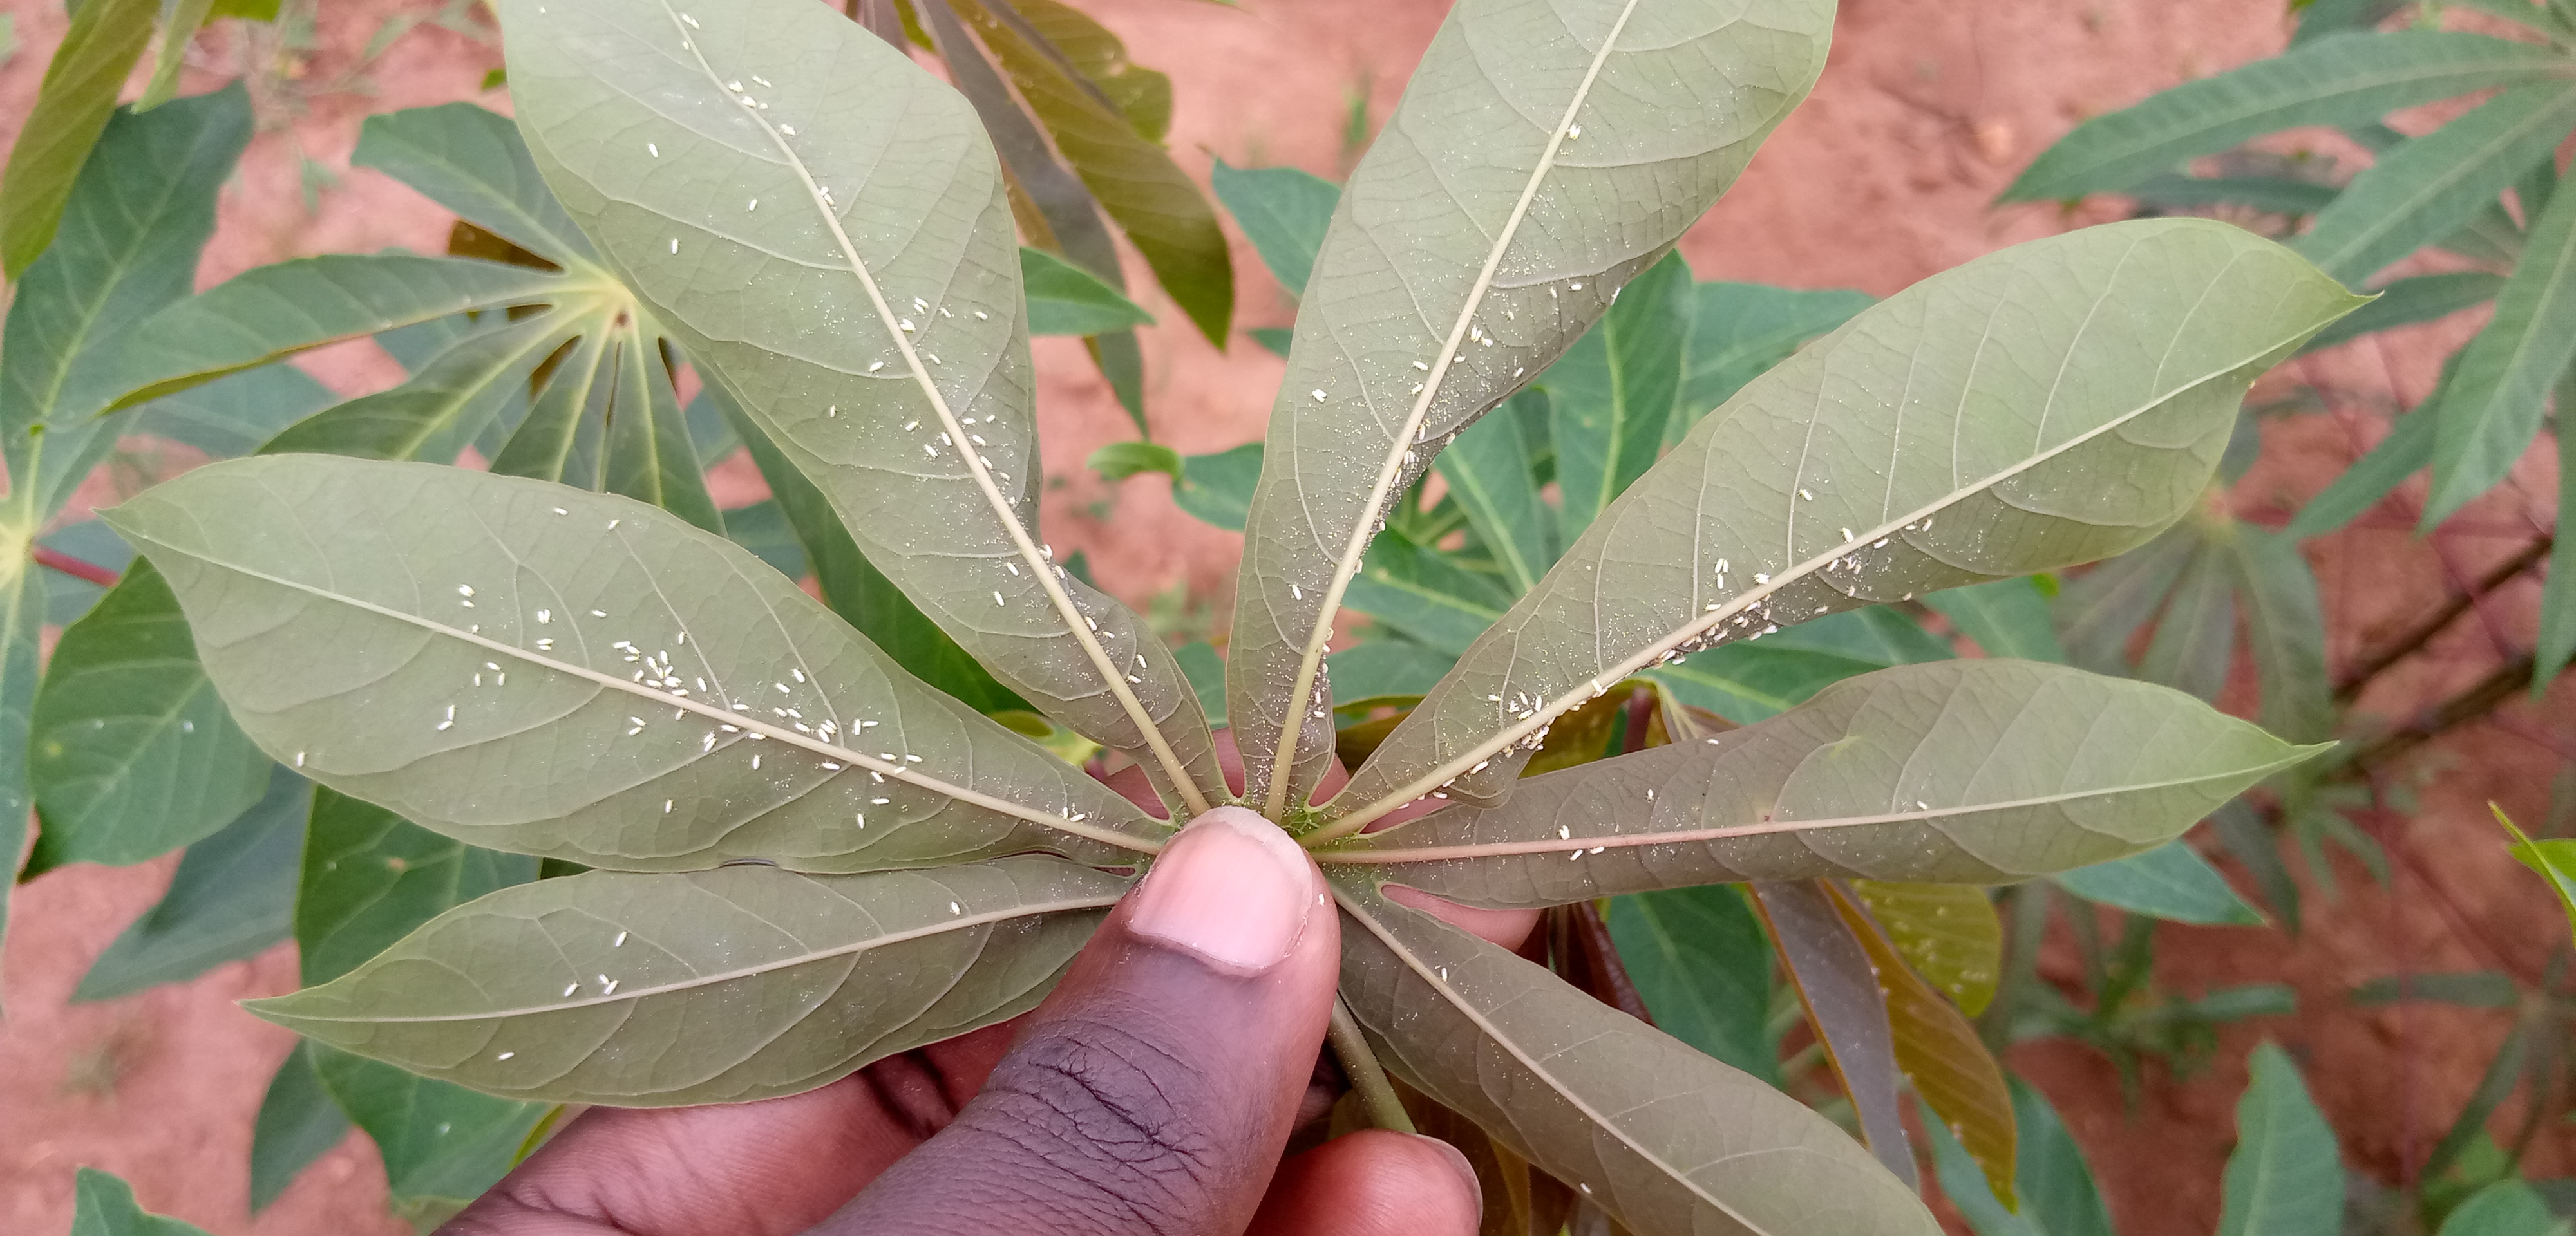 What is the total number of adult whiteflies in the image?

184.